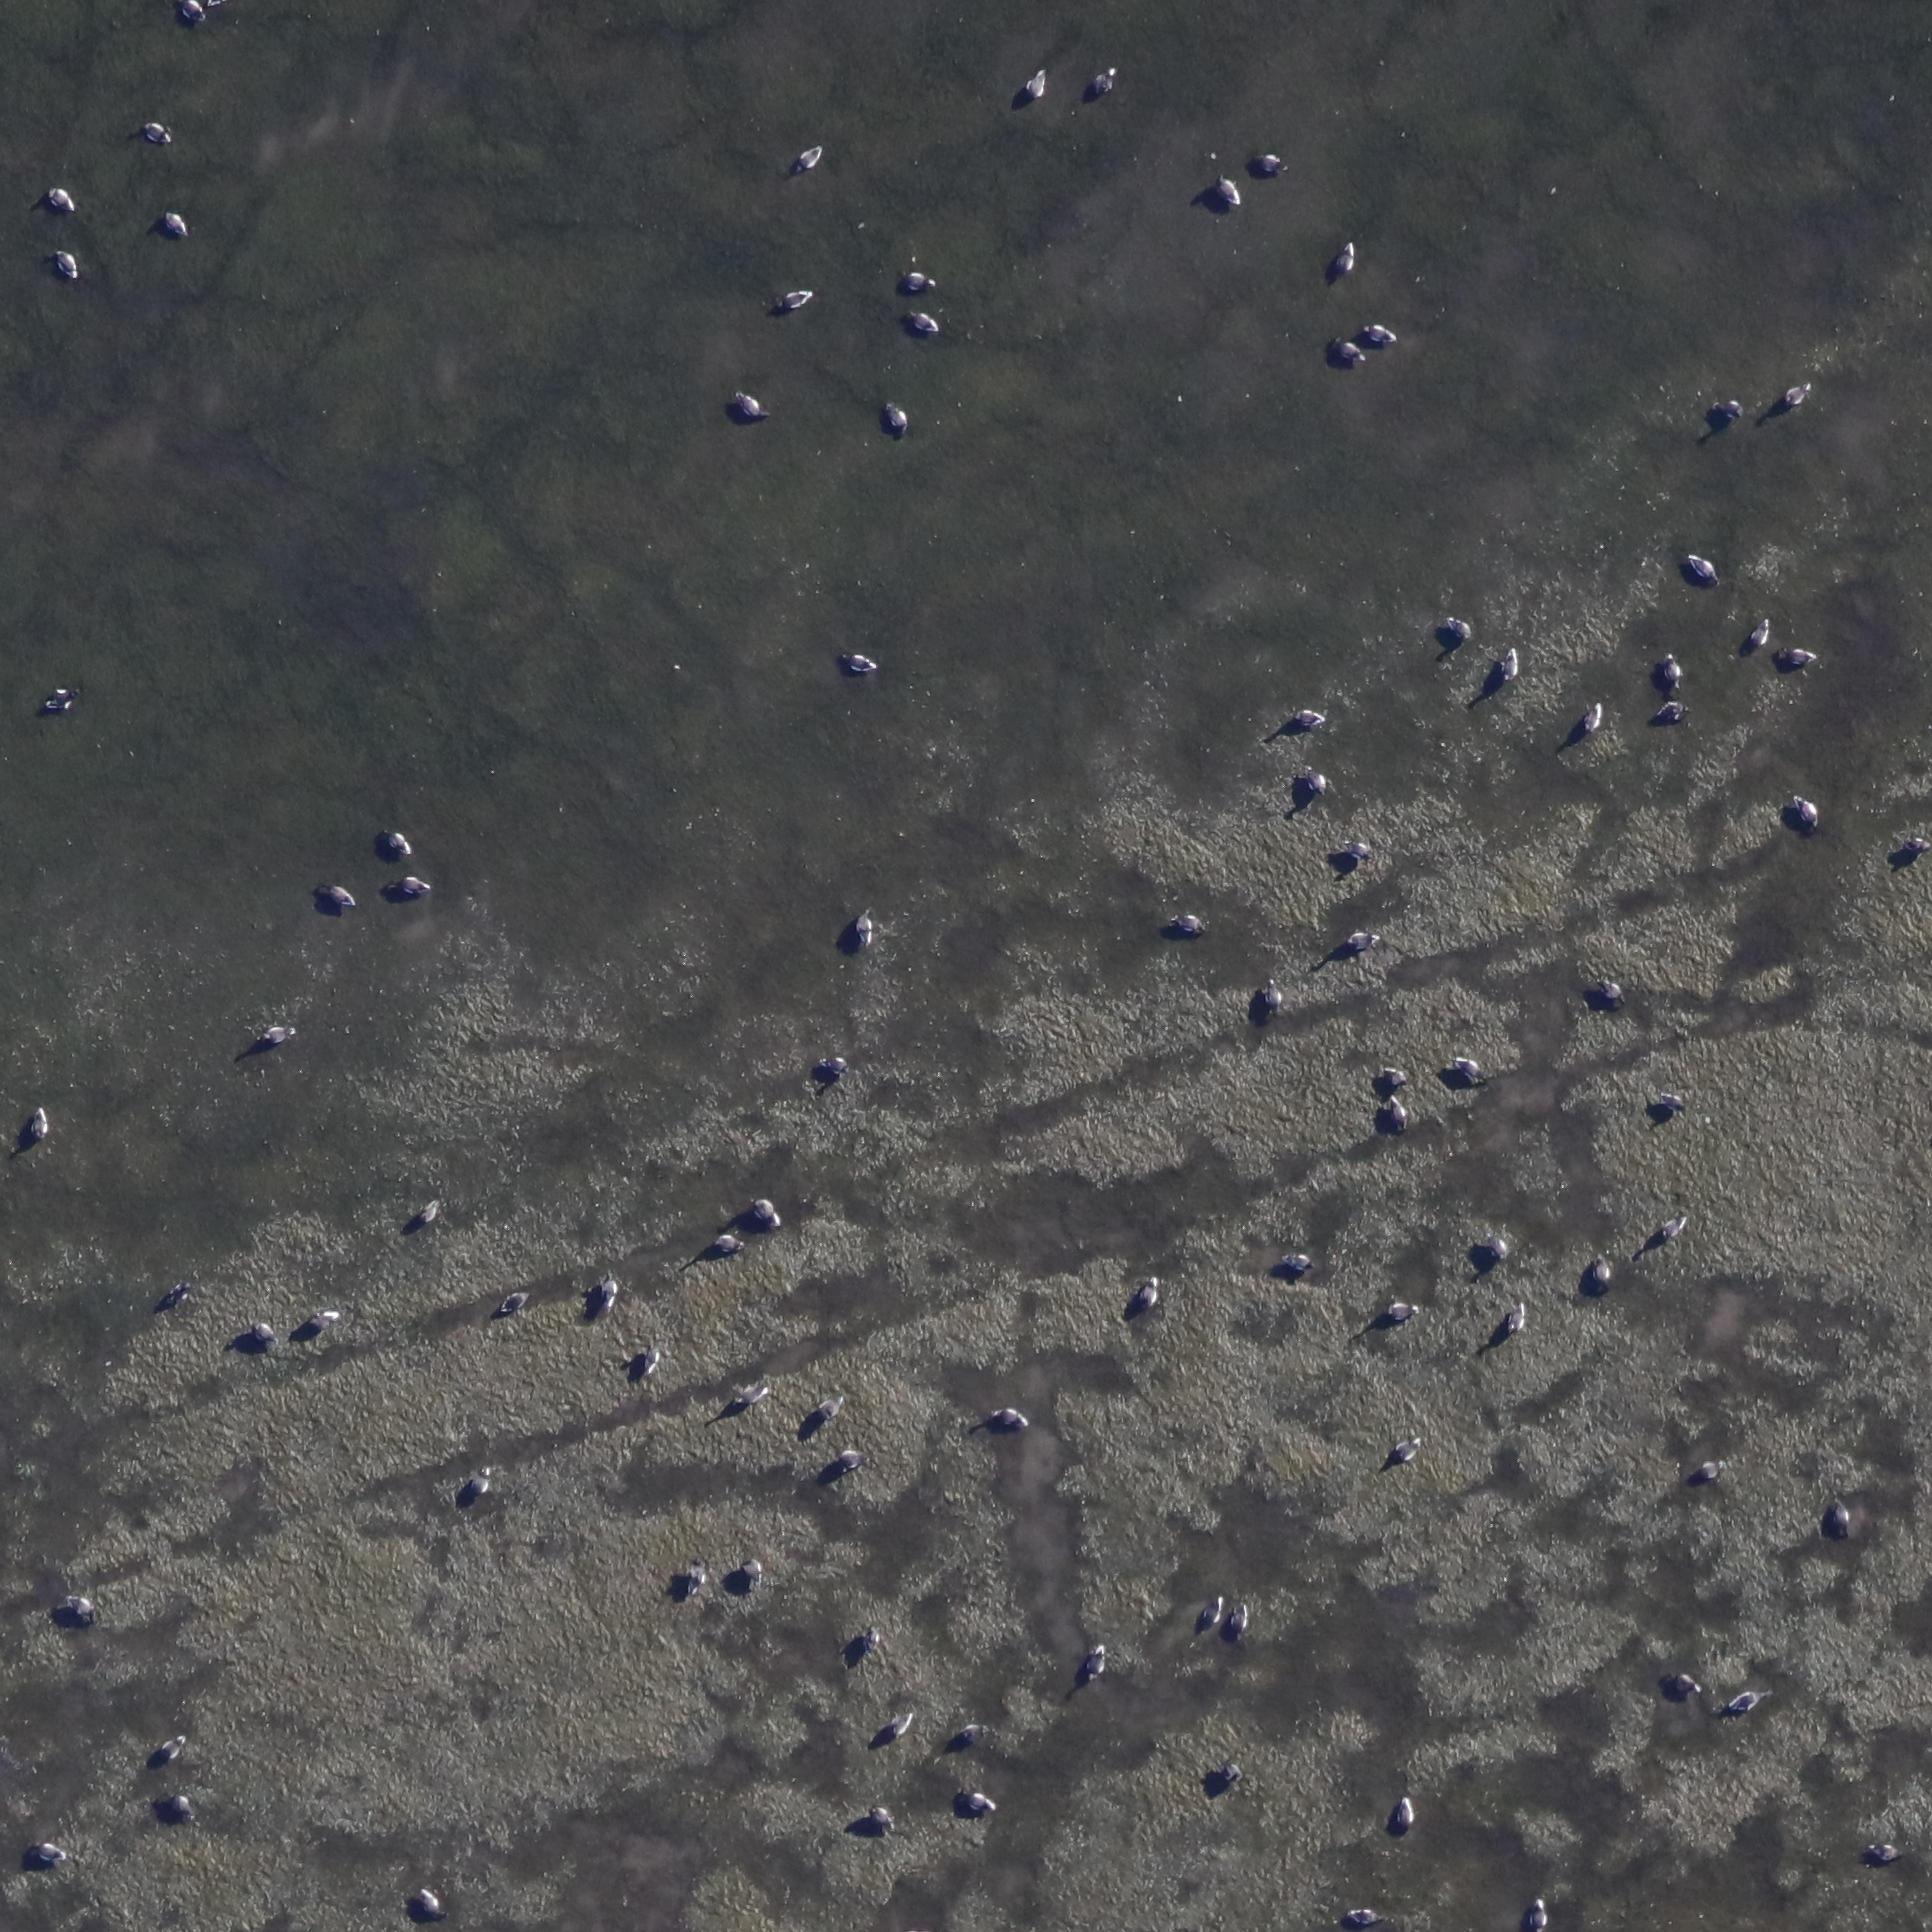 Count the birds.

96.